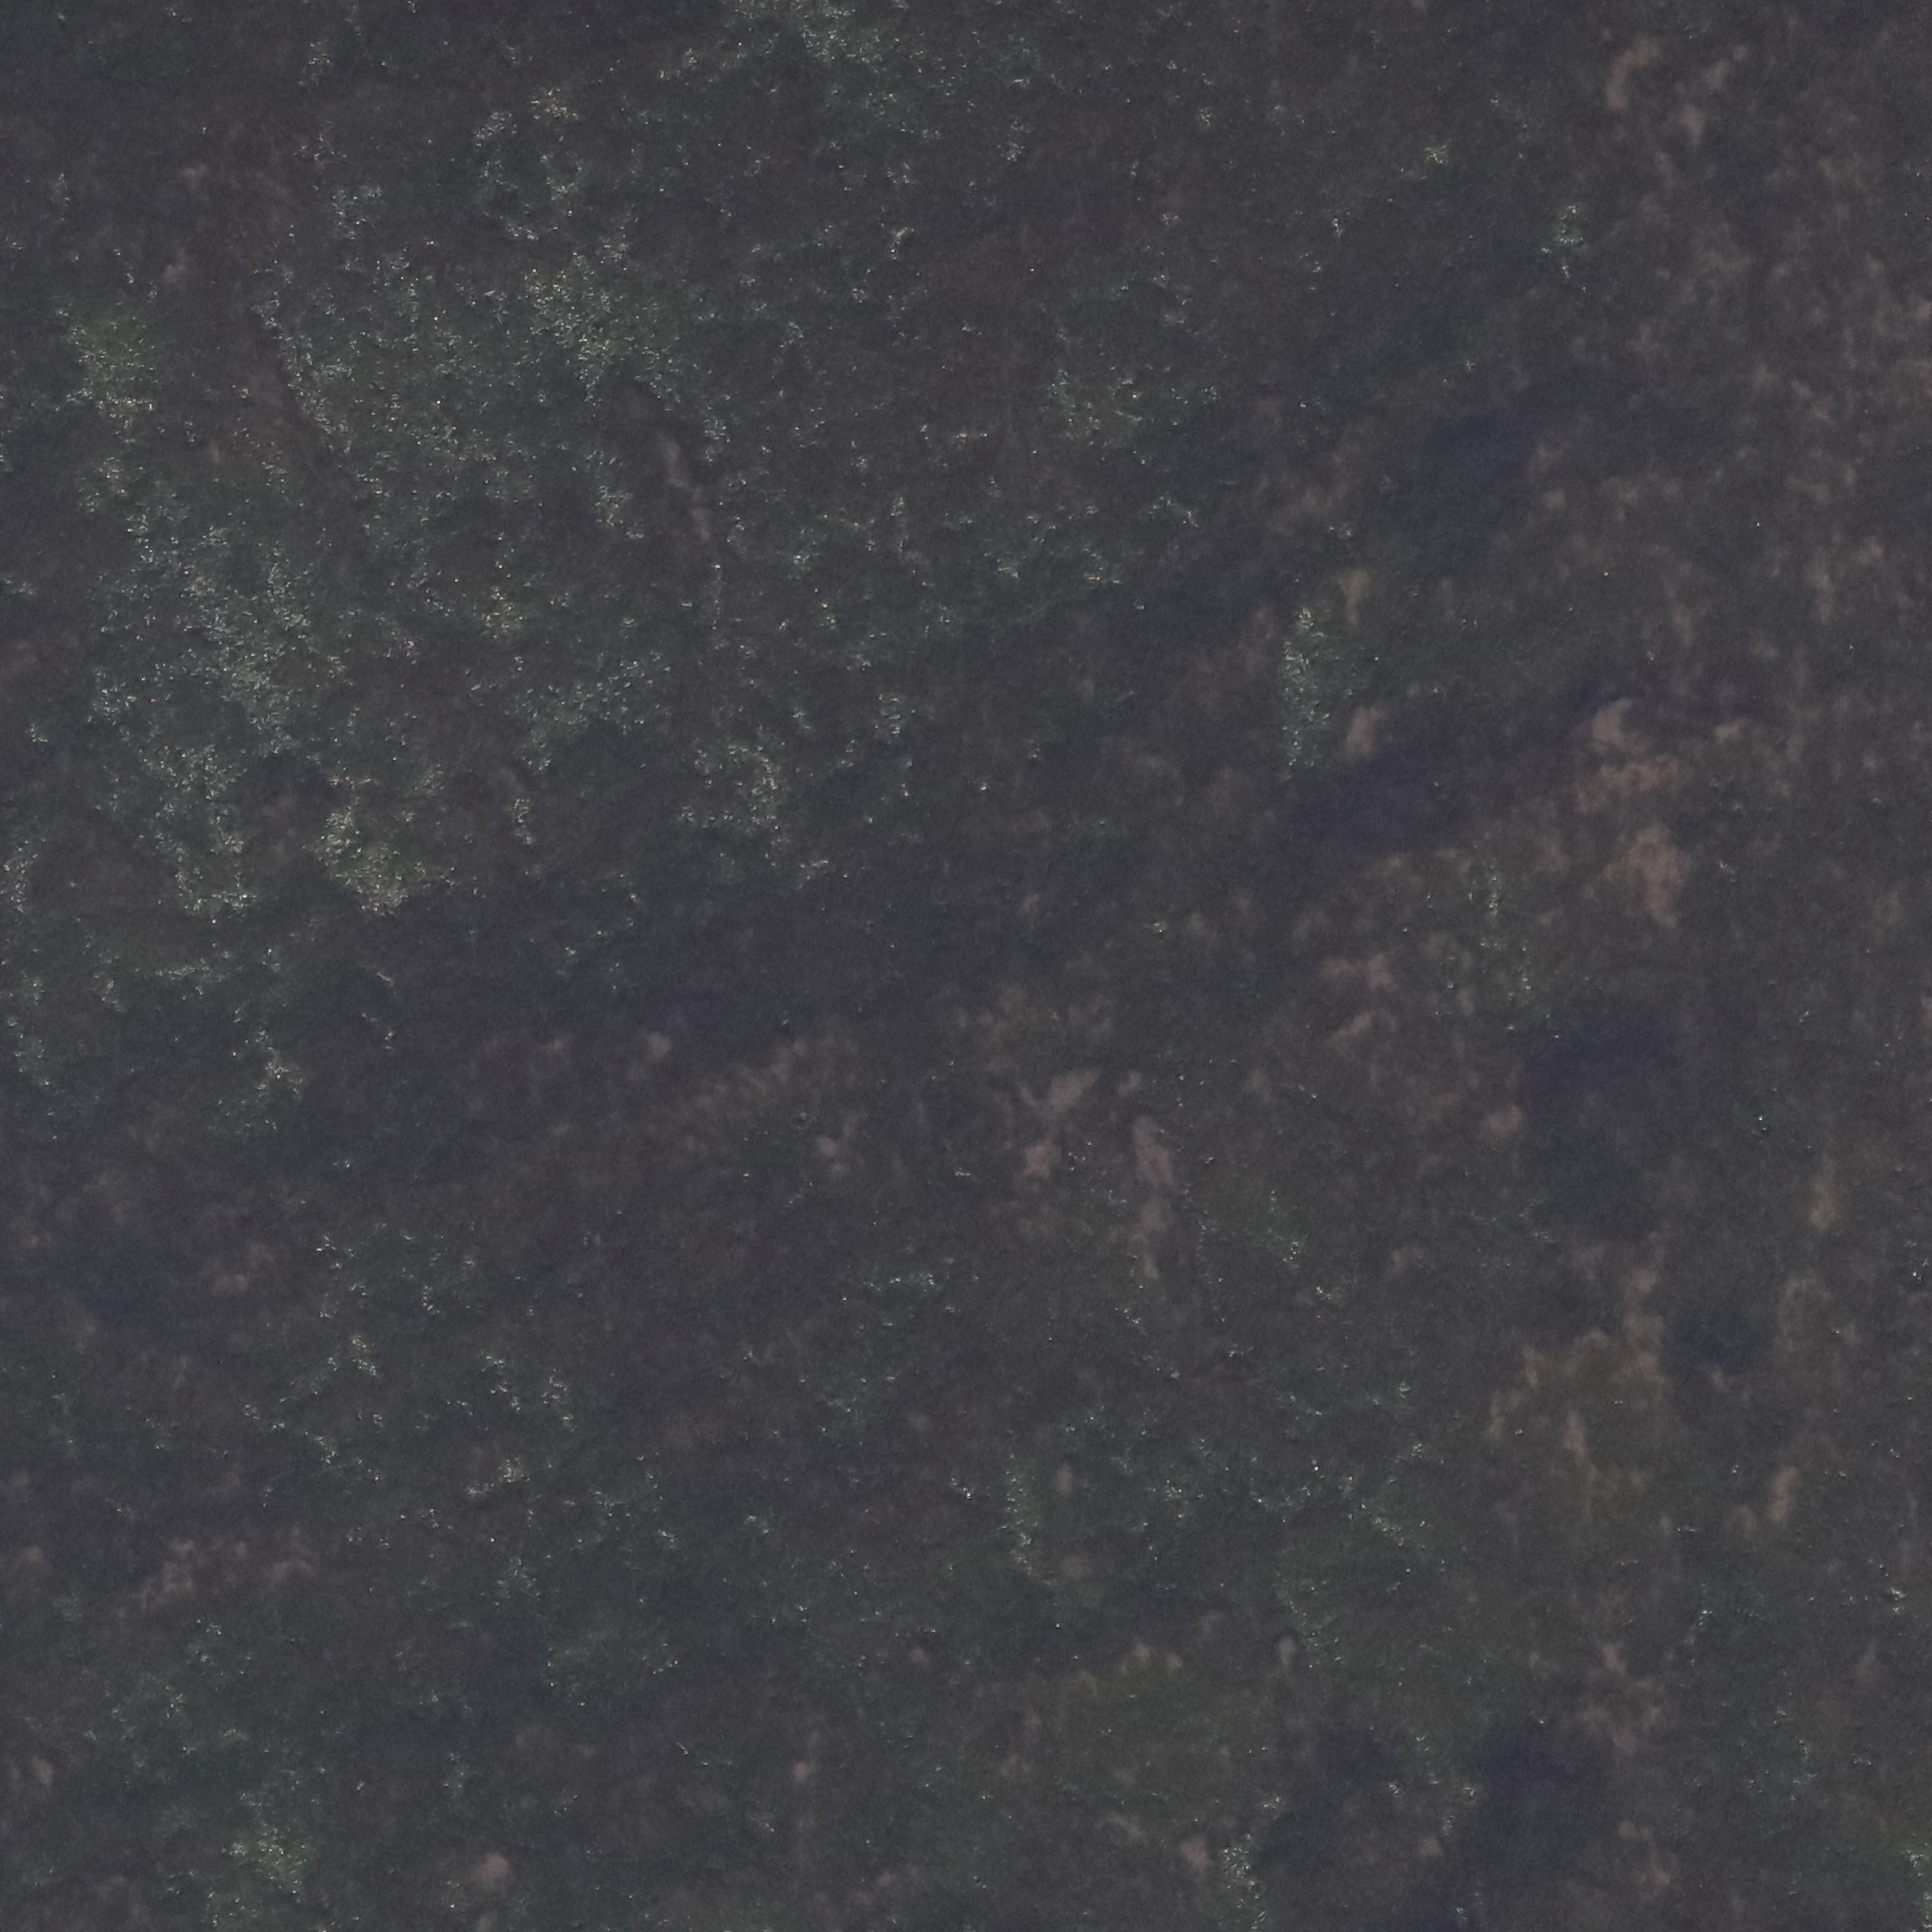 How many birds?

0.